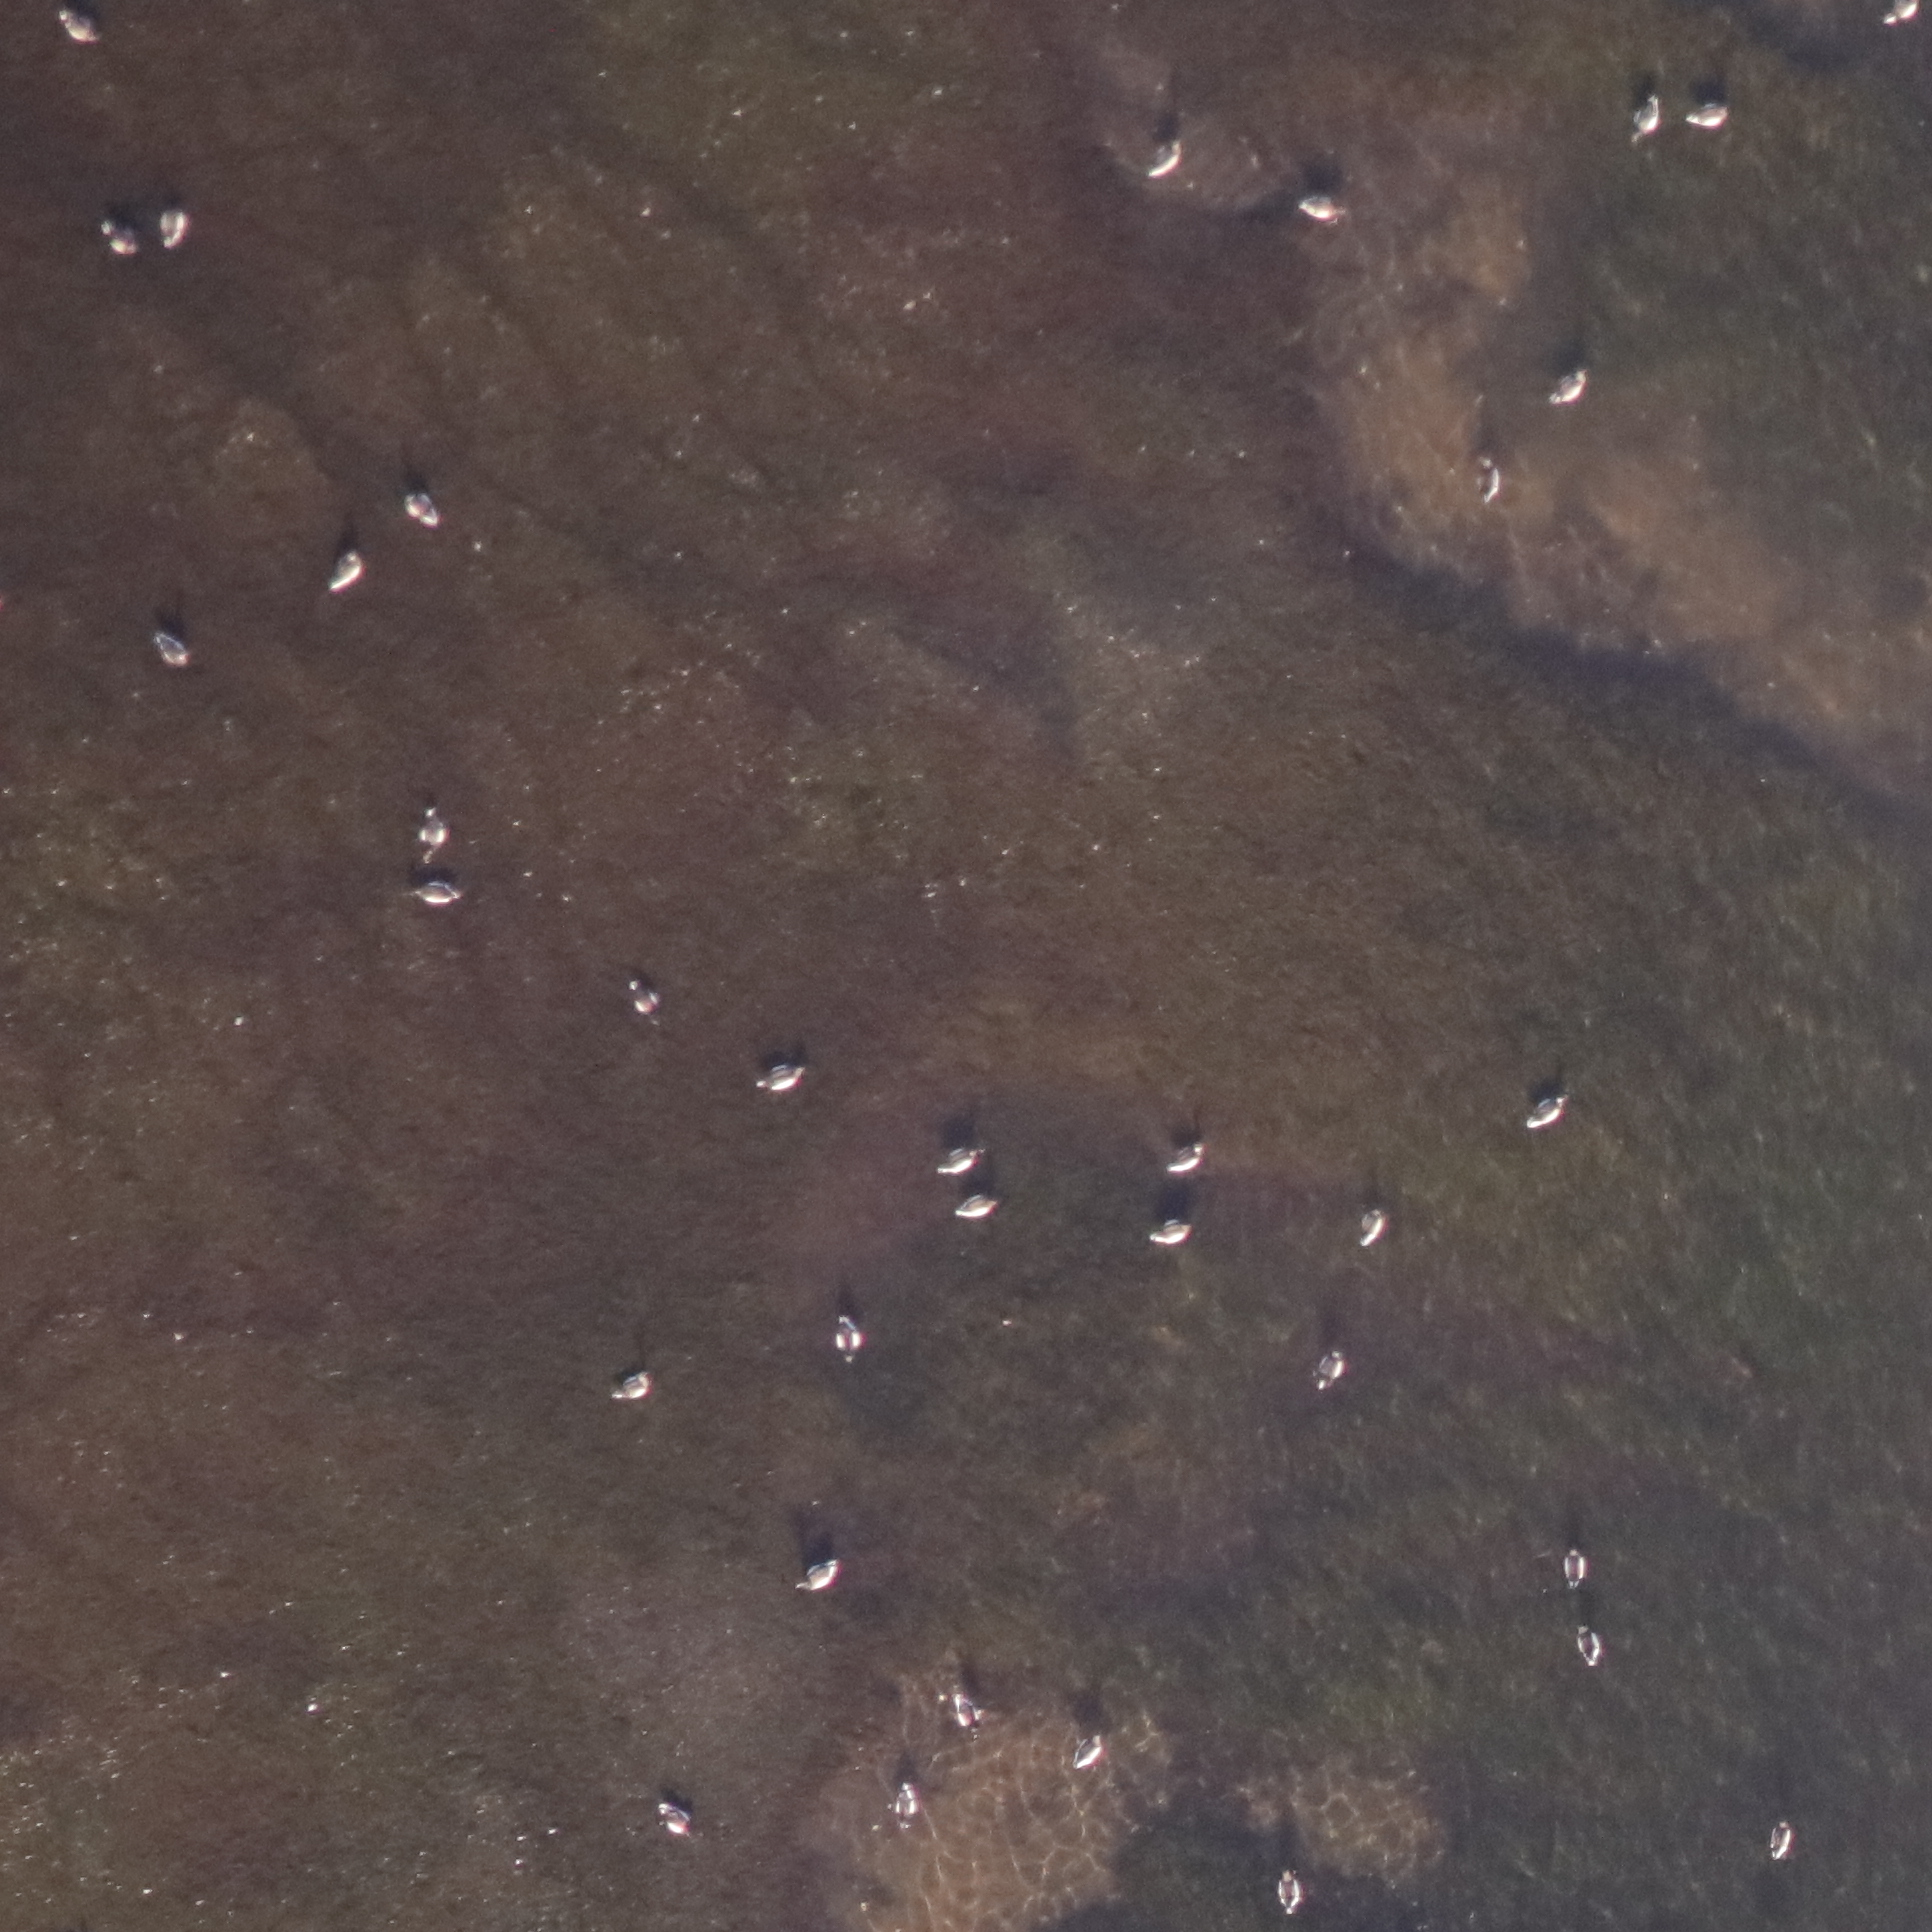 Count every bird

35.